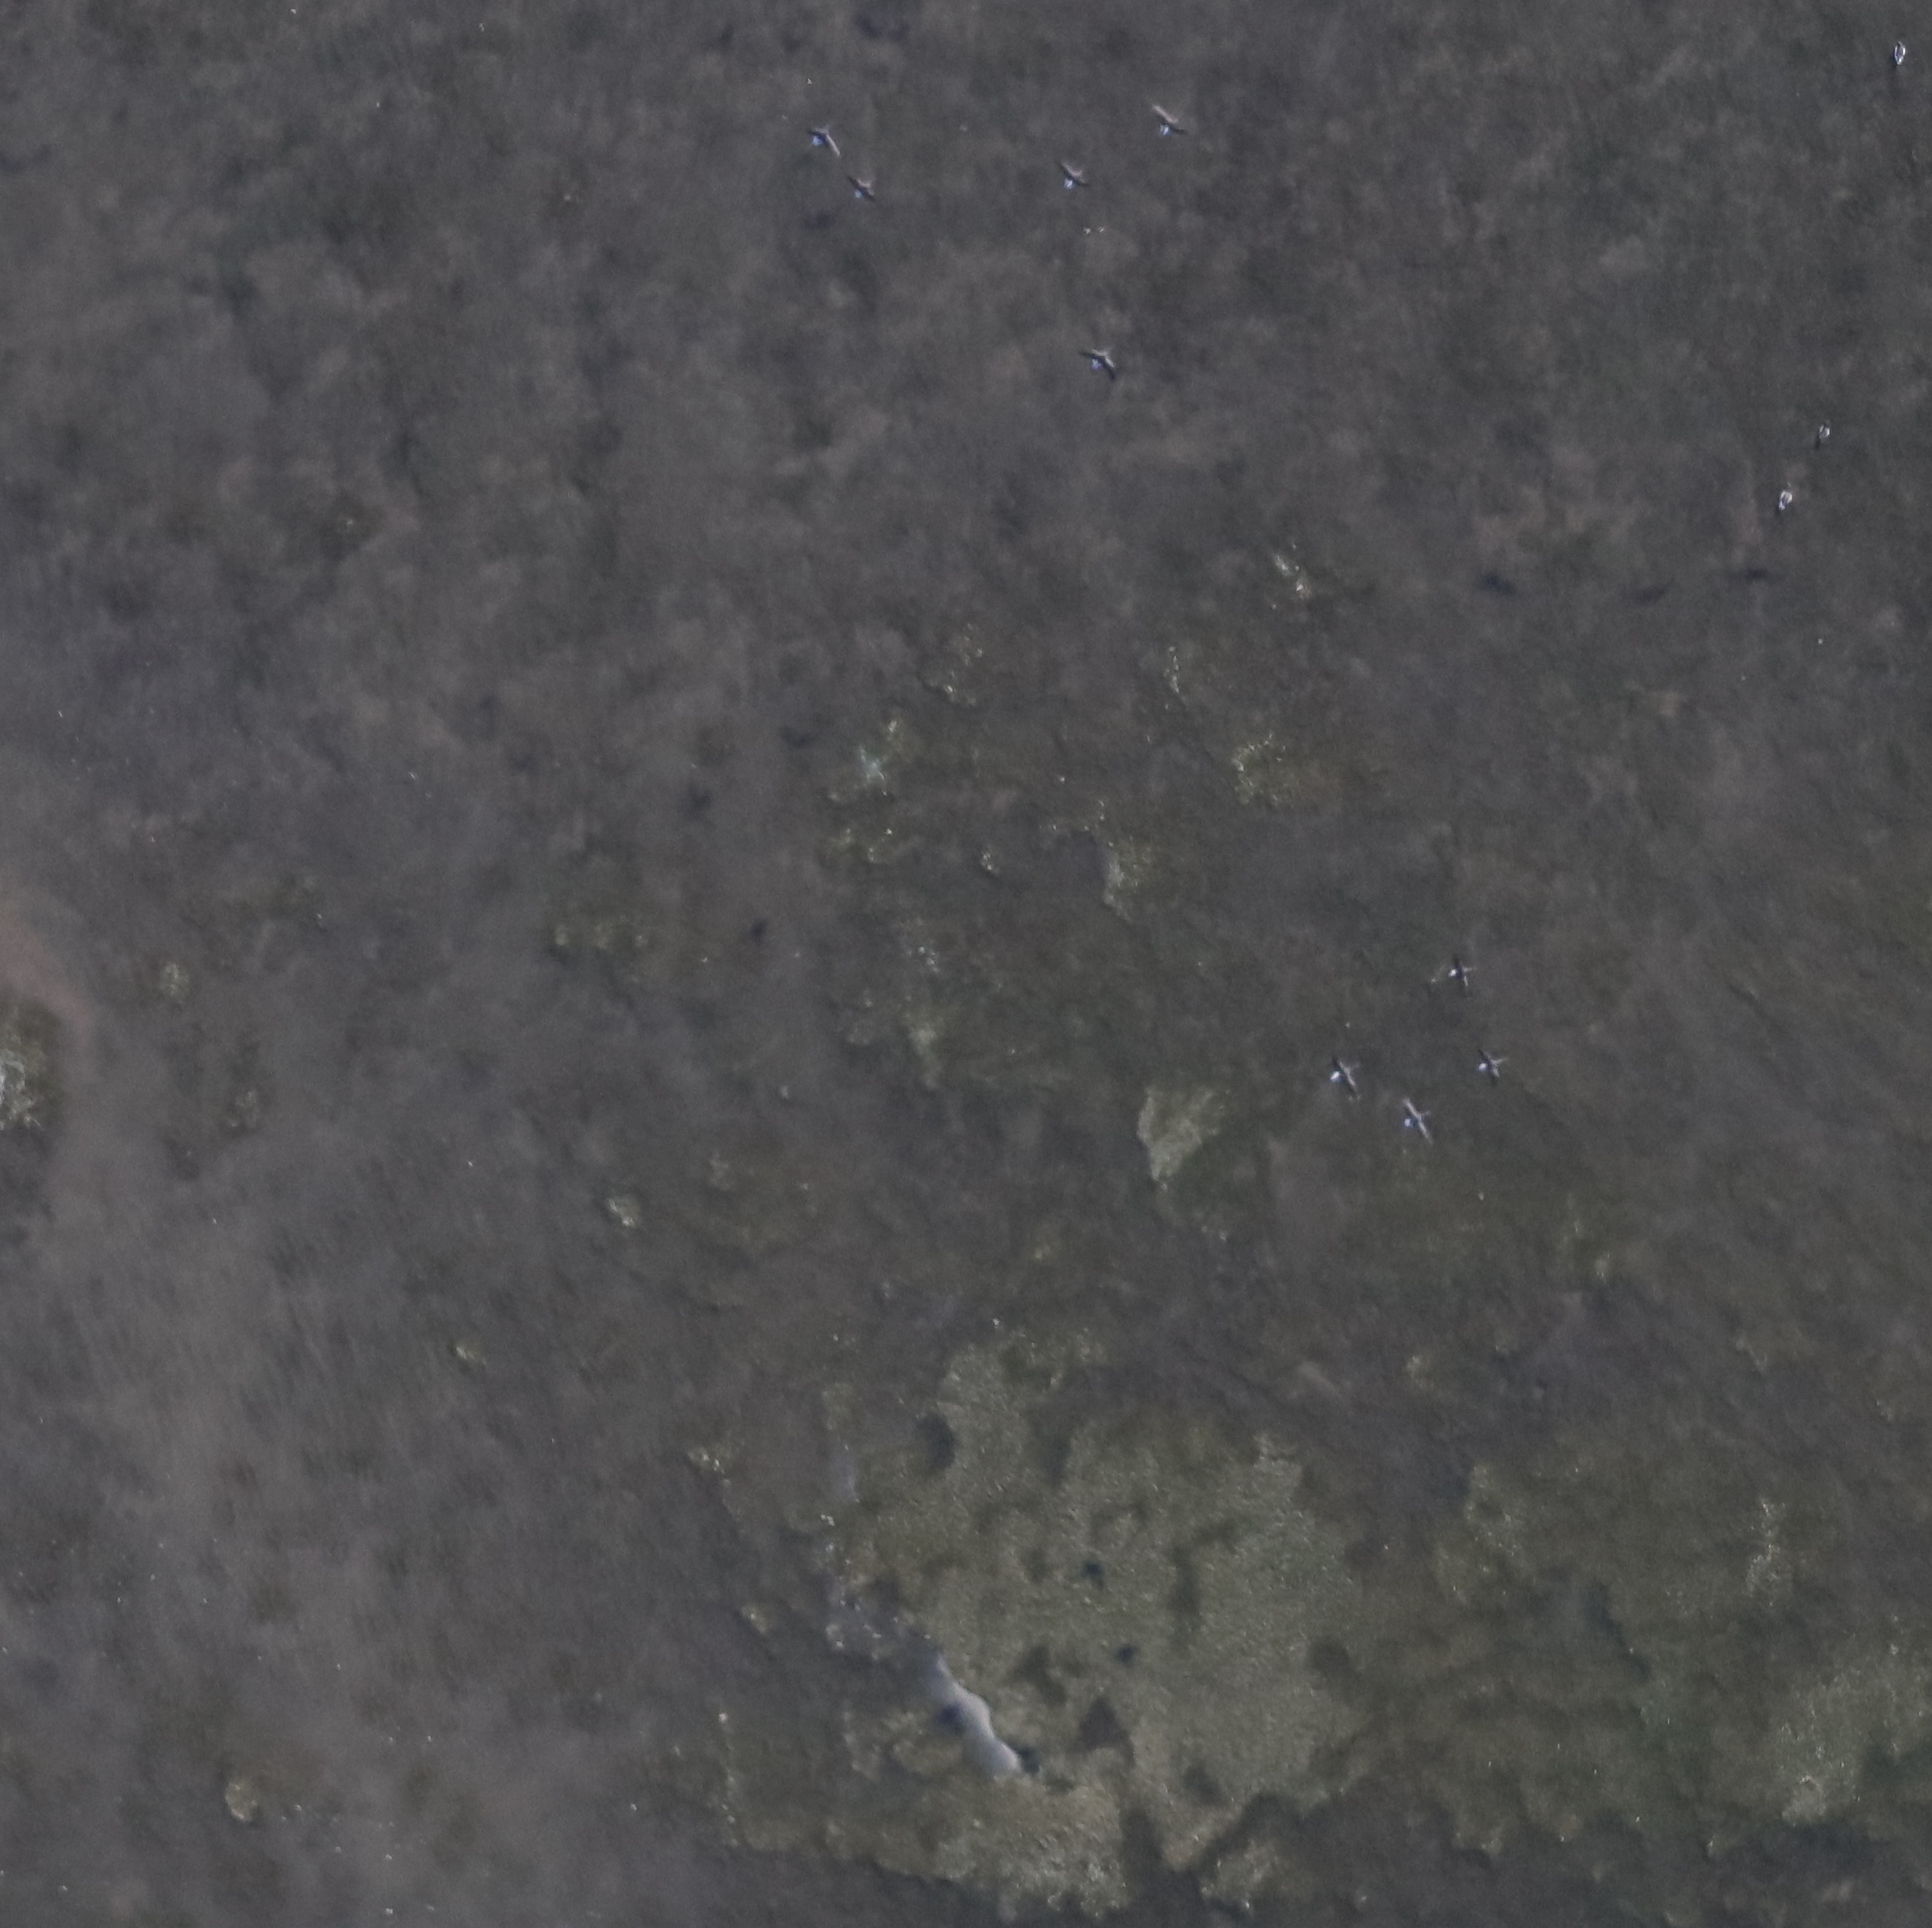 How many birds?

12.